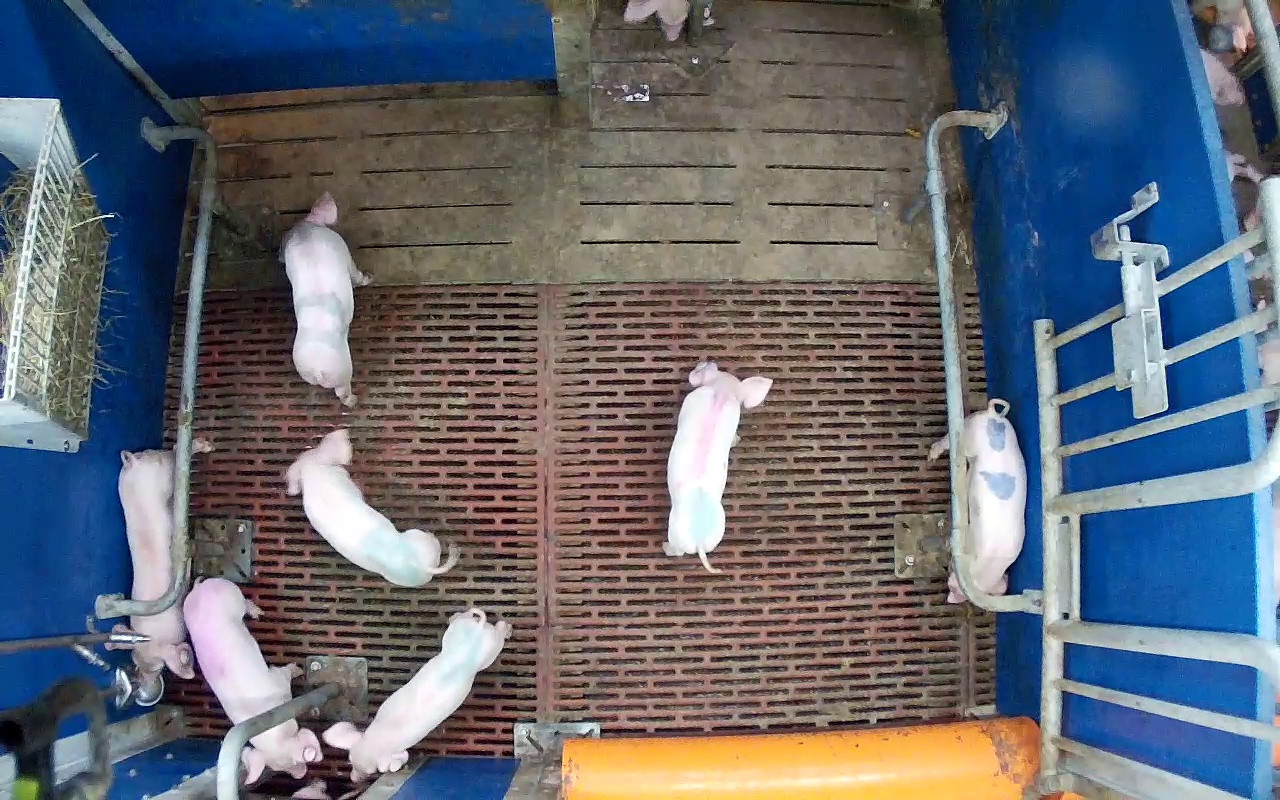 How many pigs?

8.